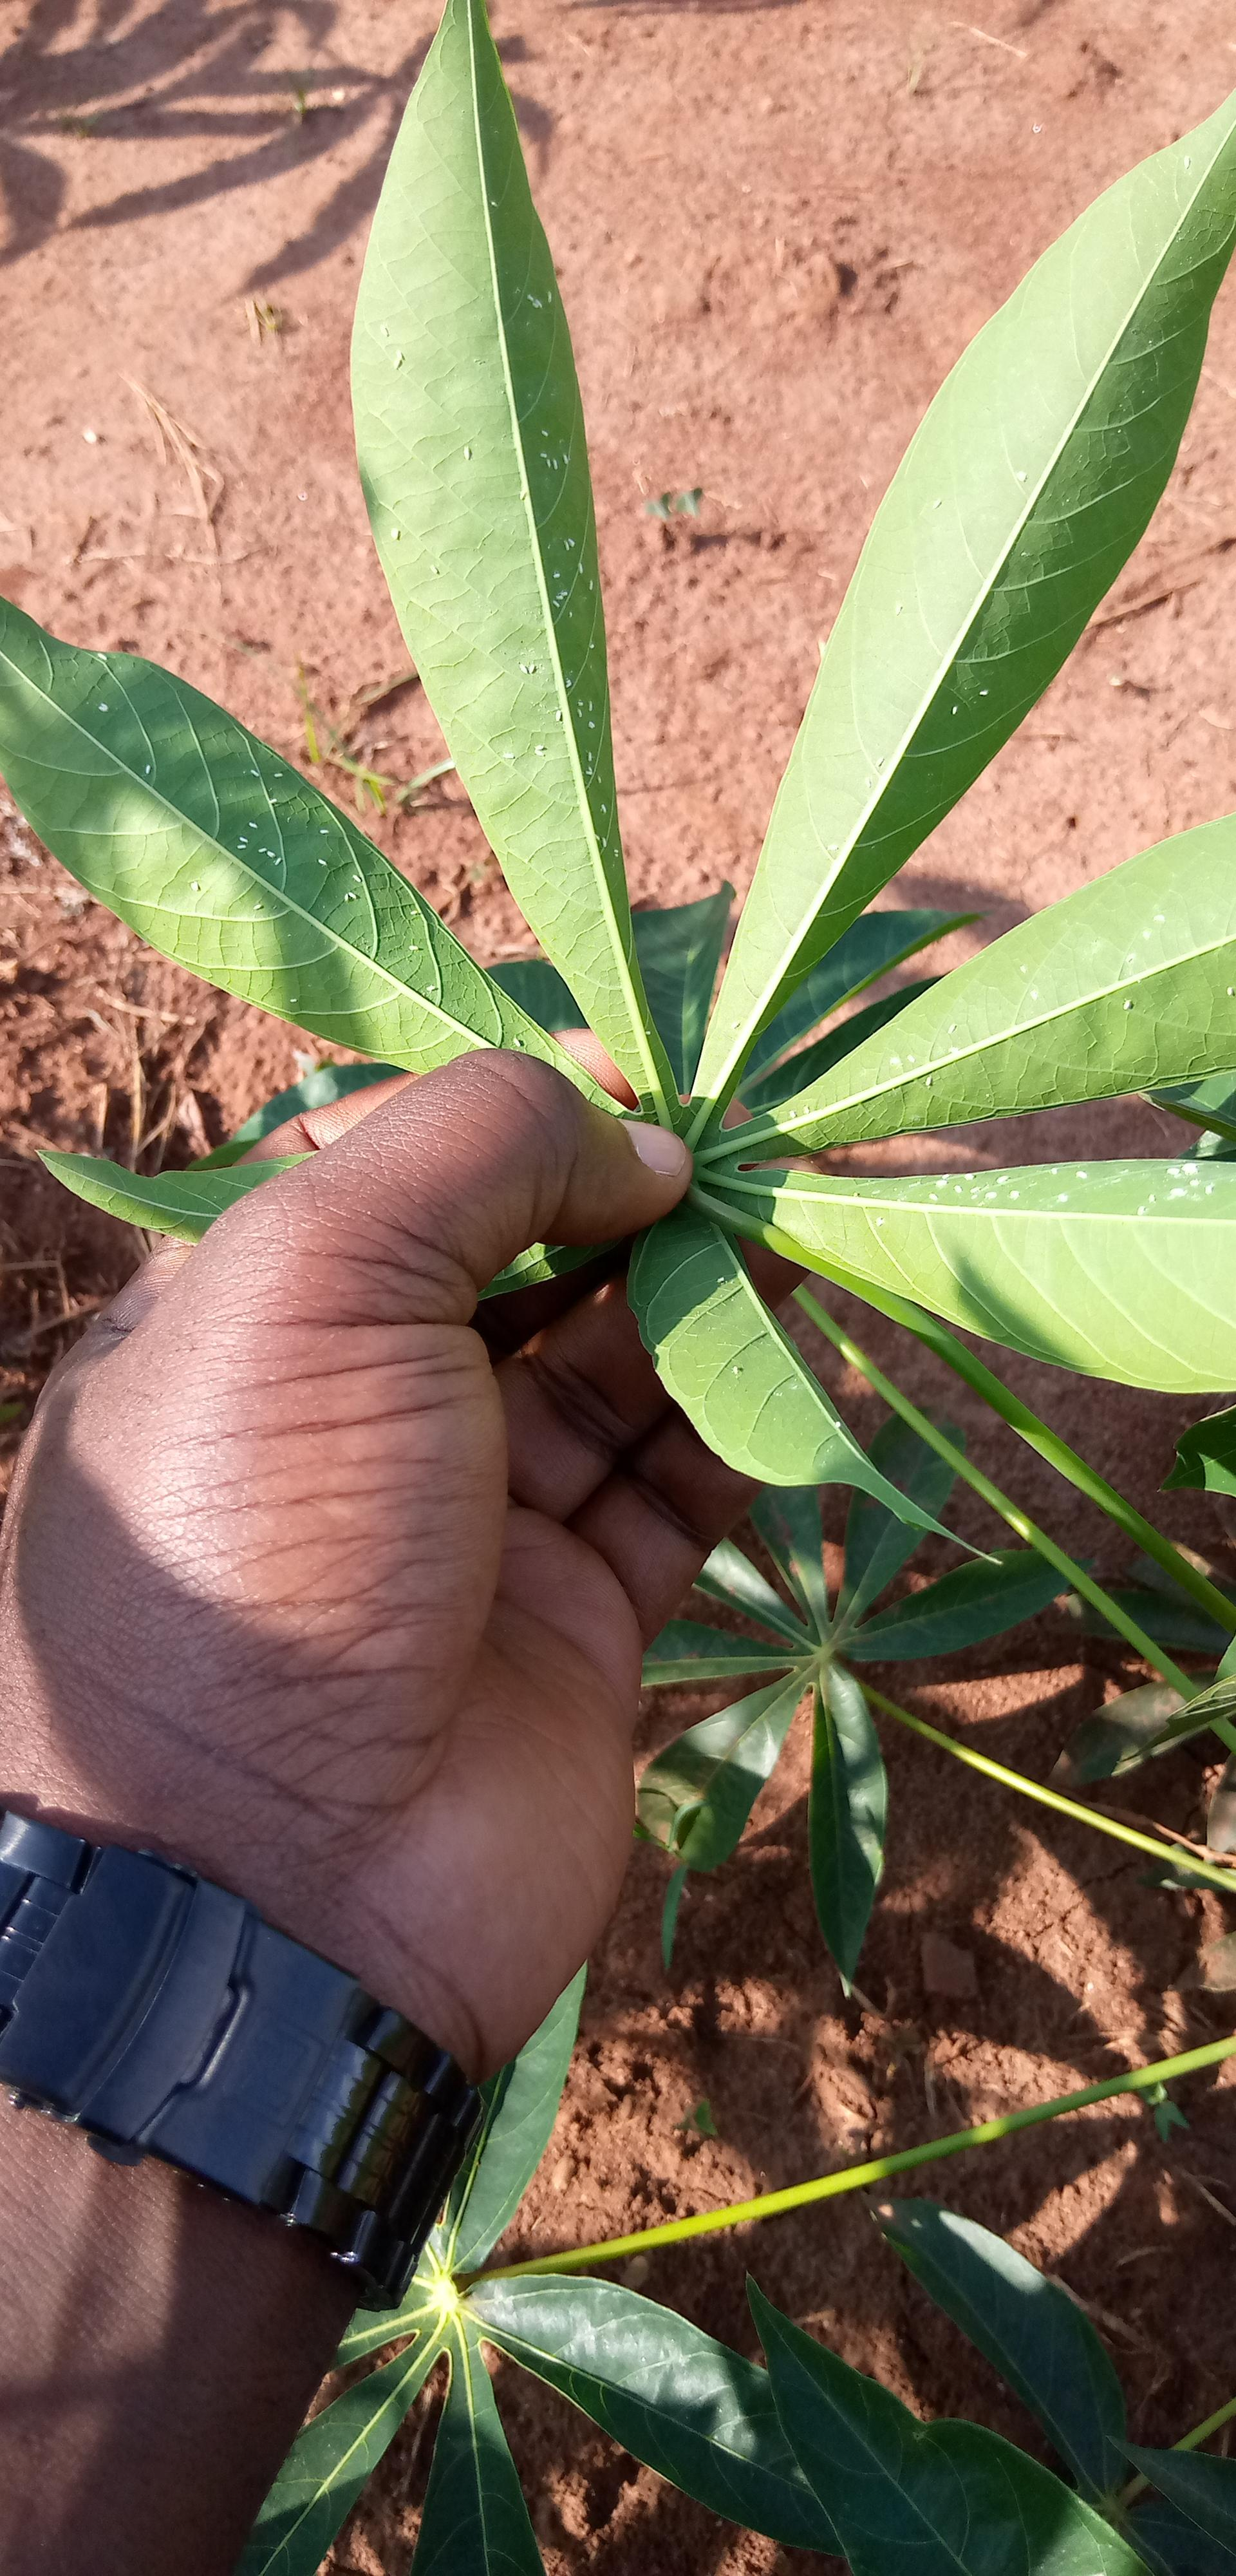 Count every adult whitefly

114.